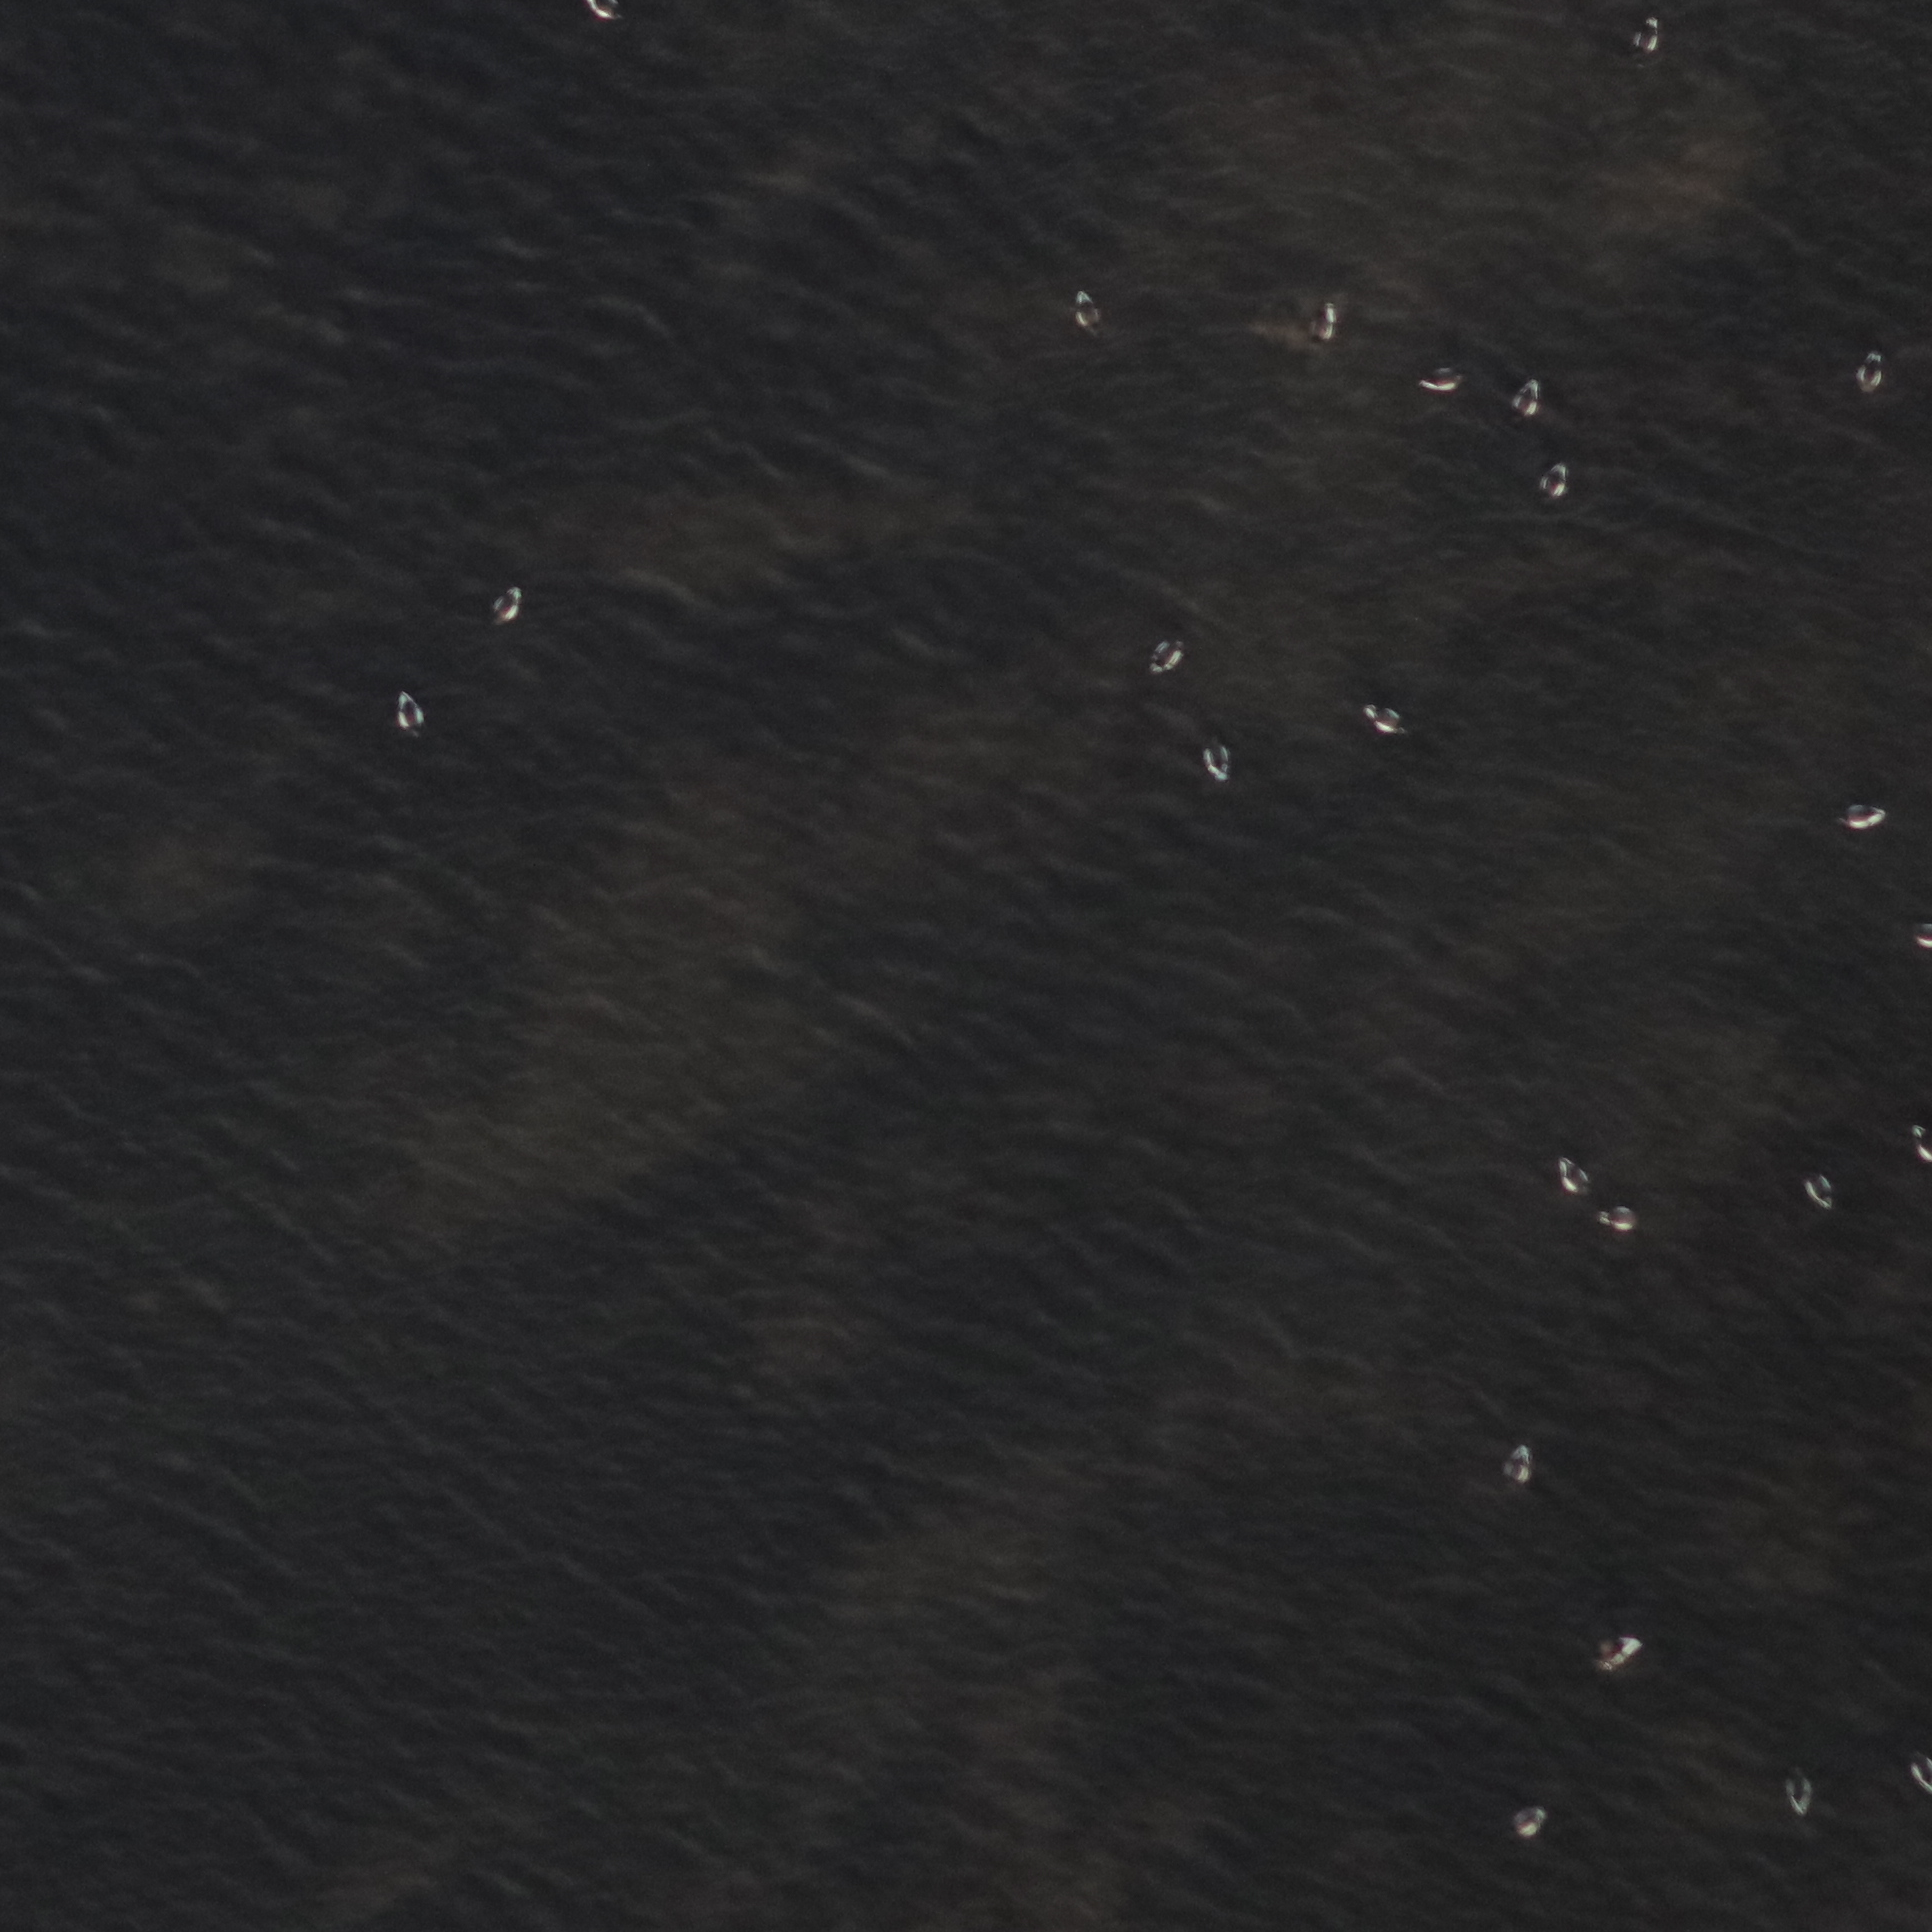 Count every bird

24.